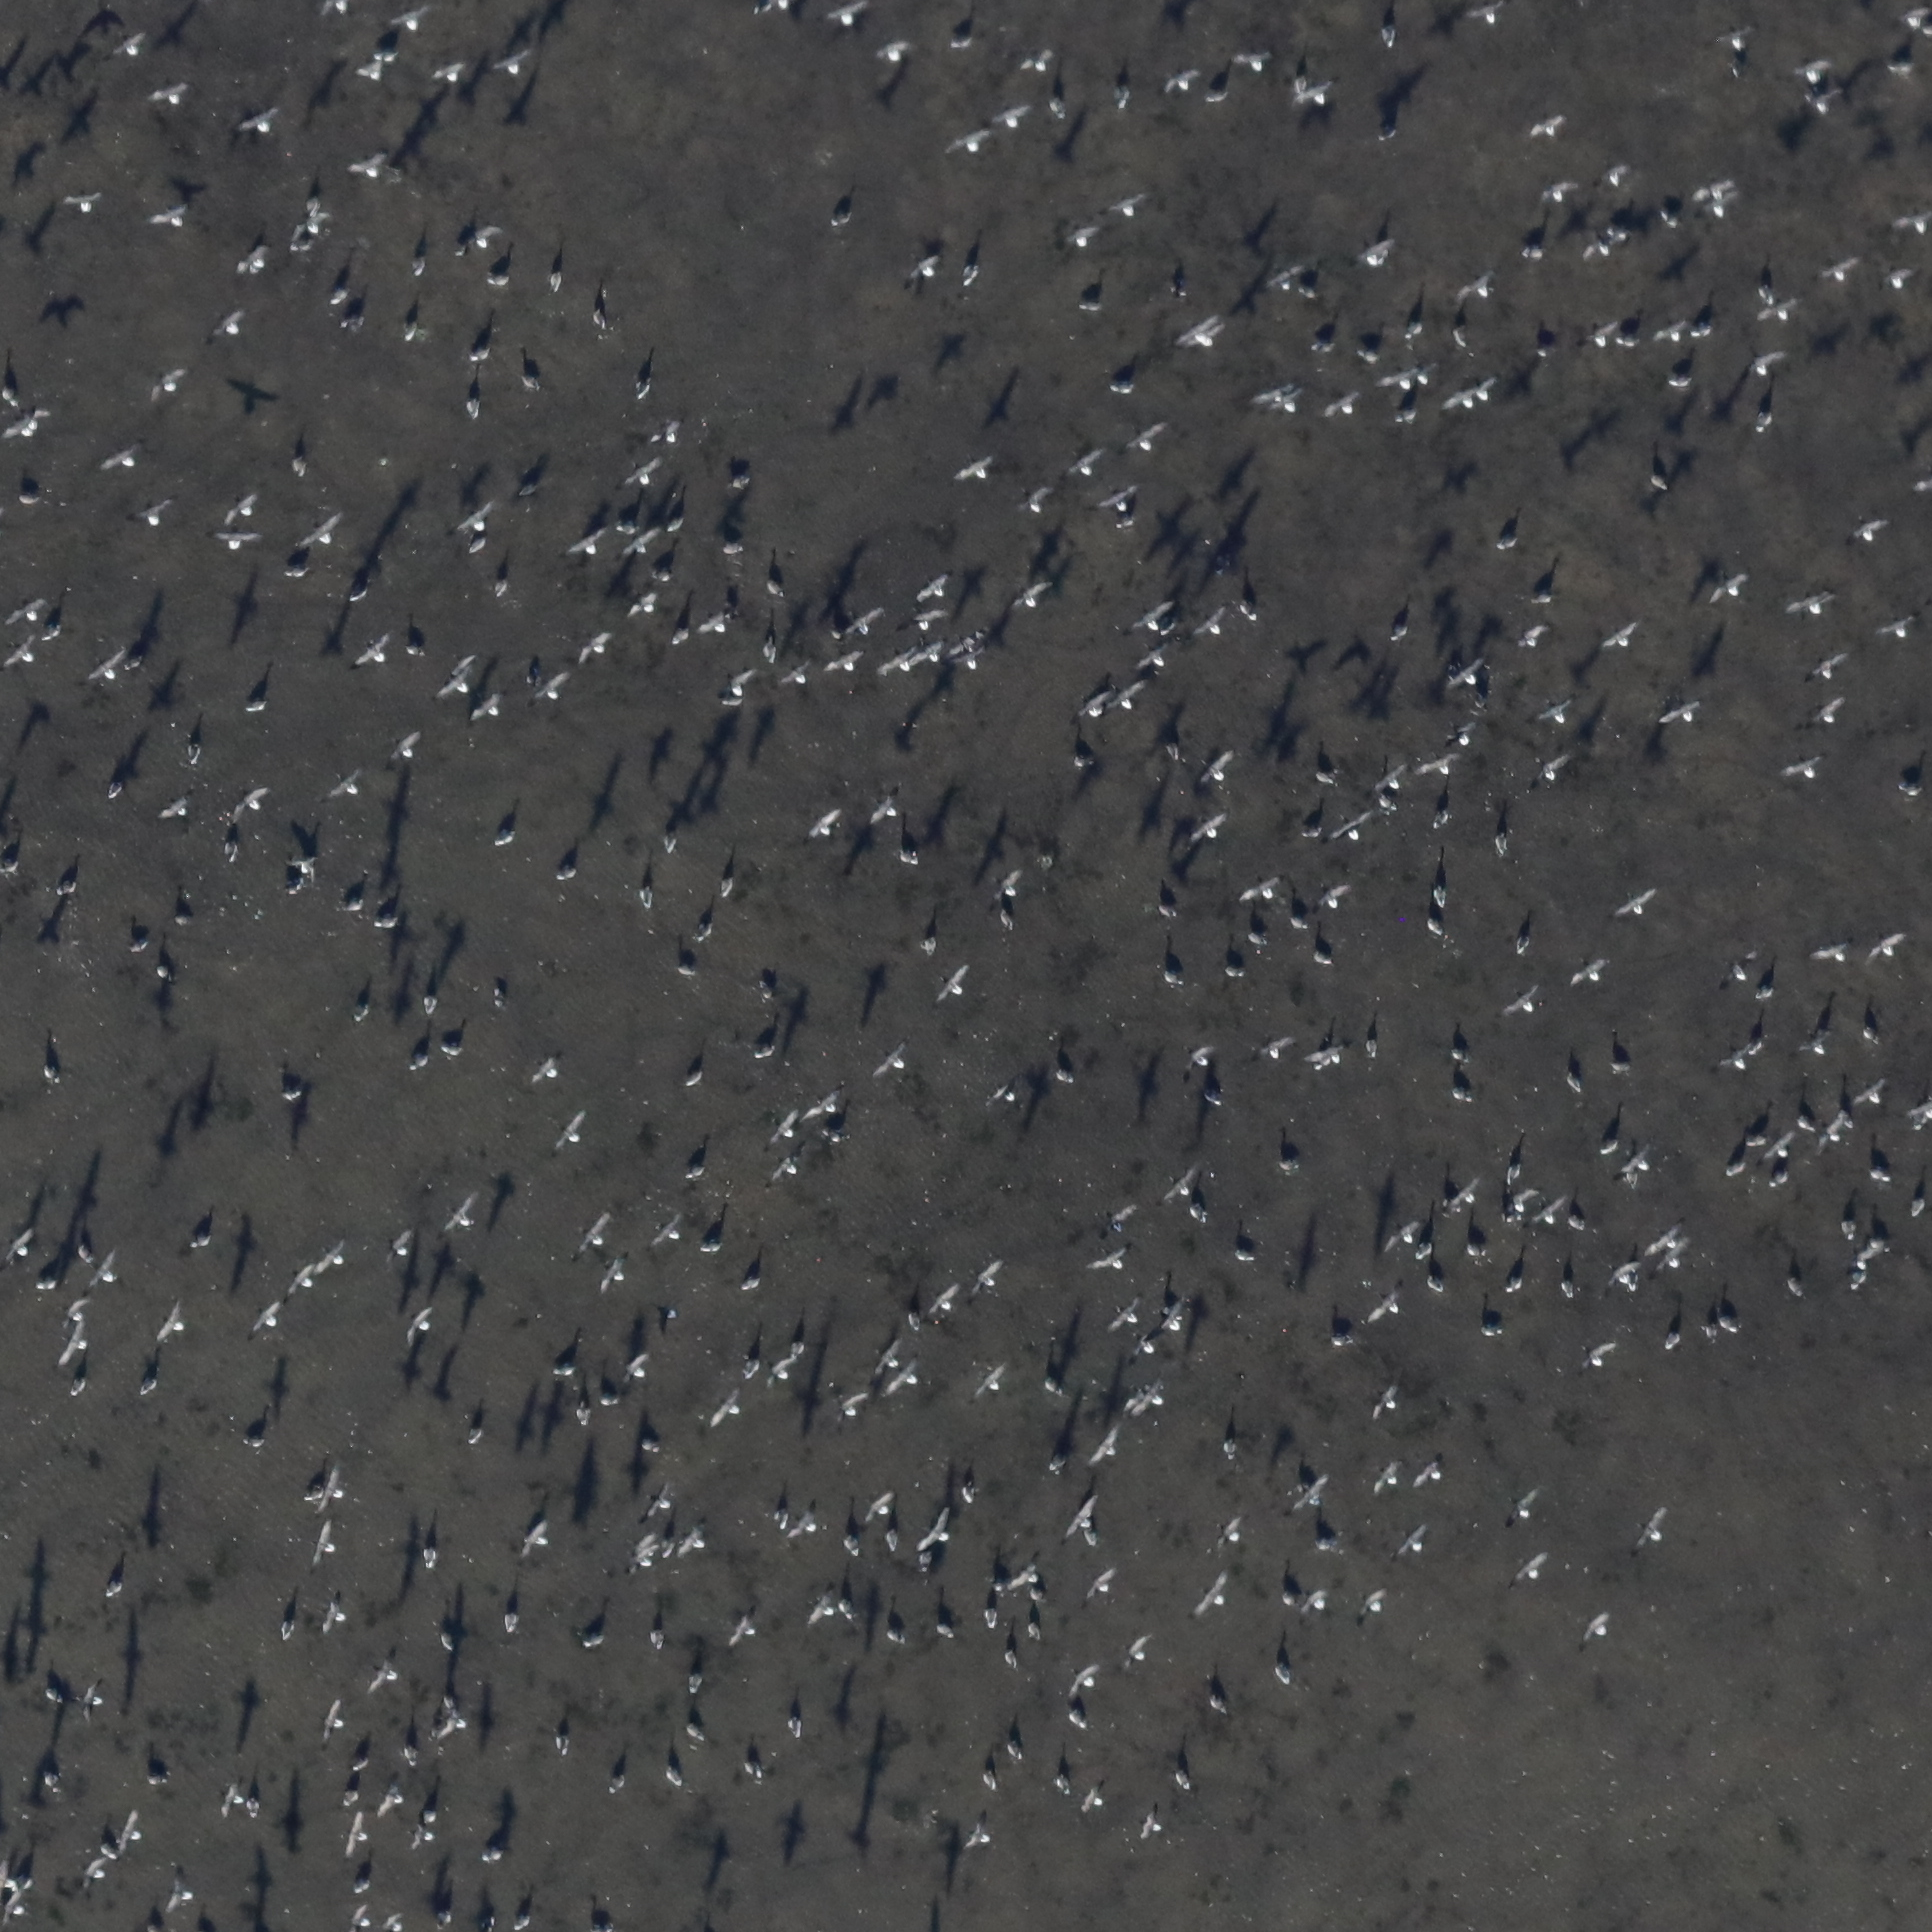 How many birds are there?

483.